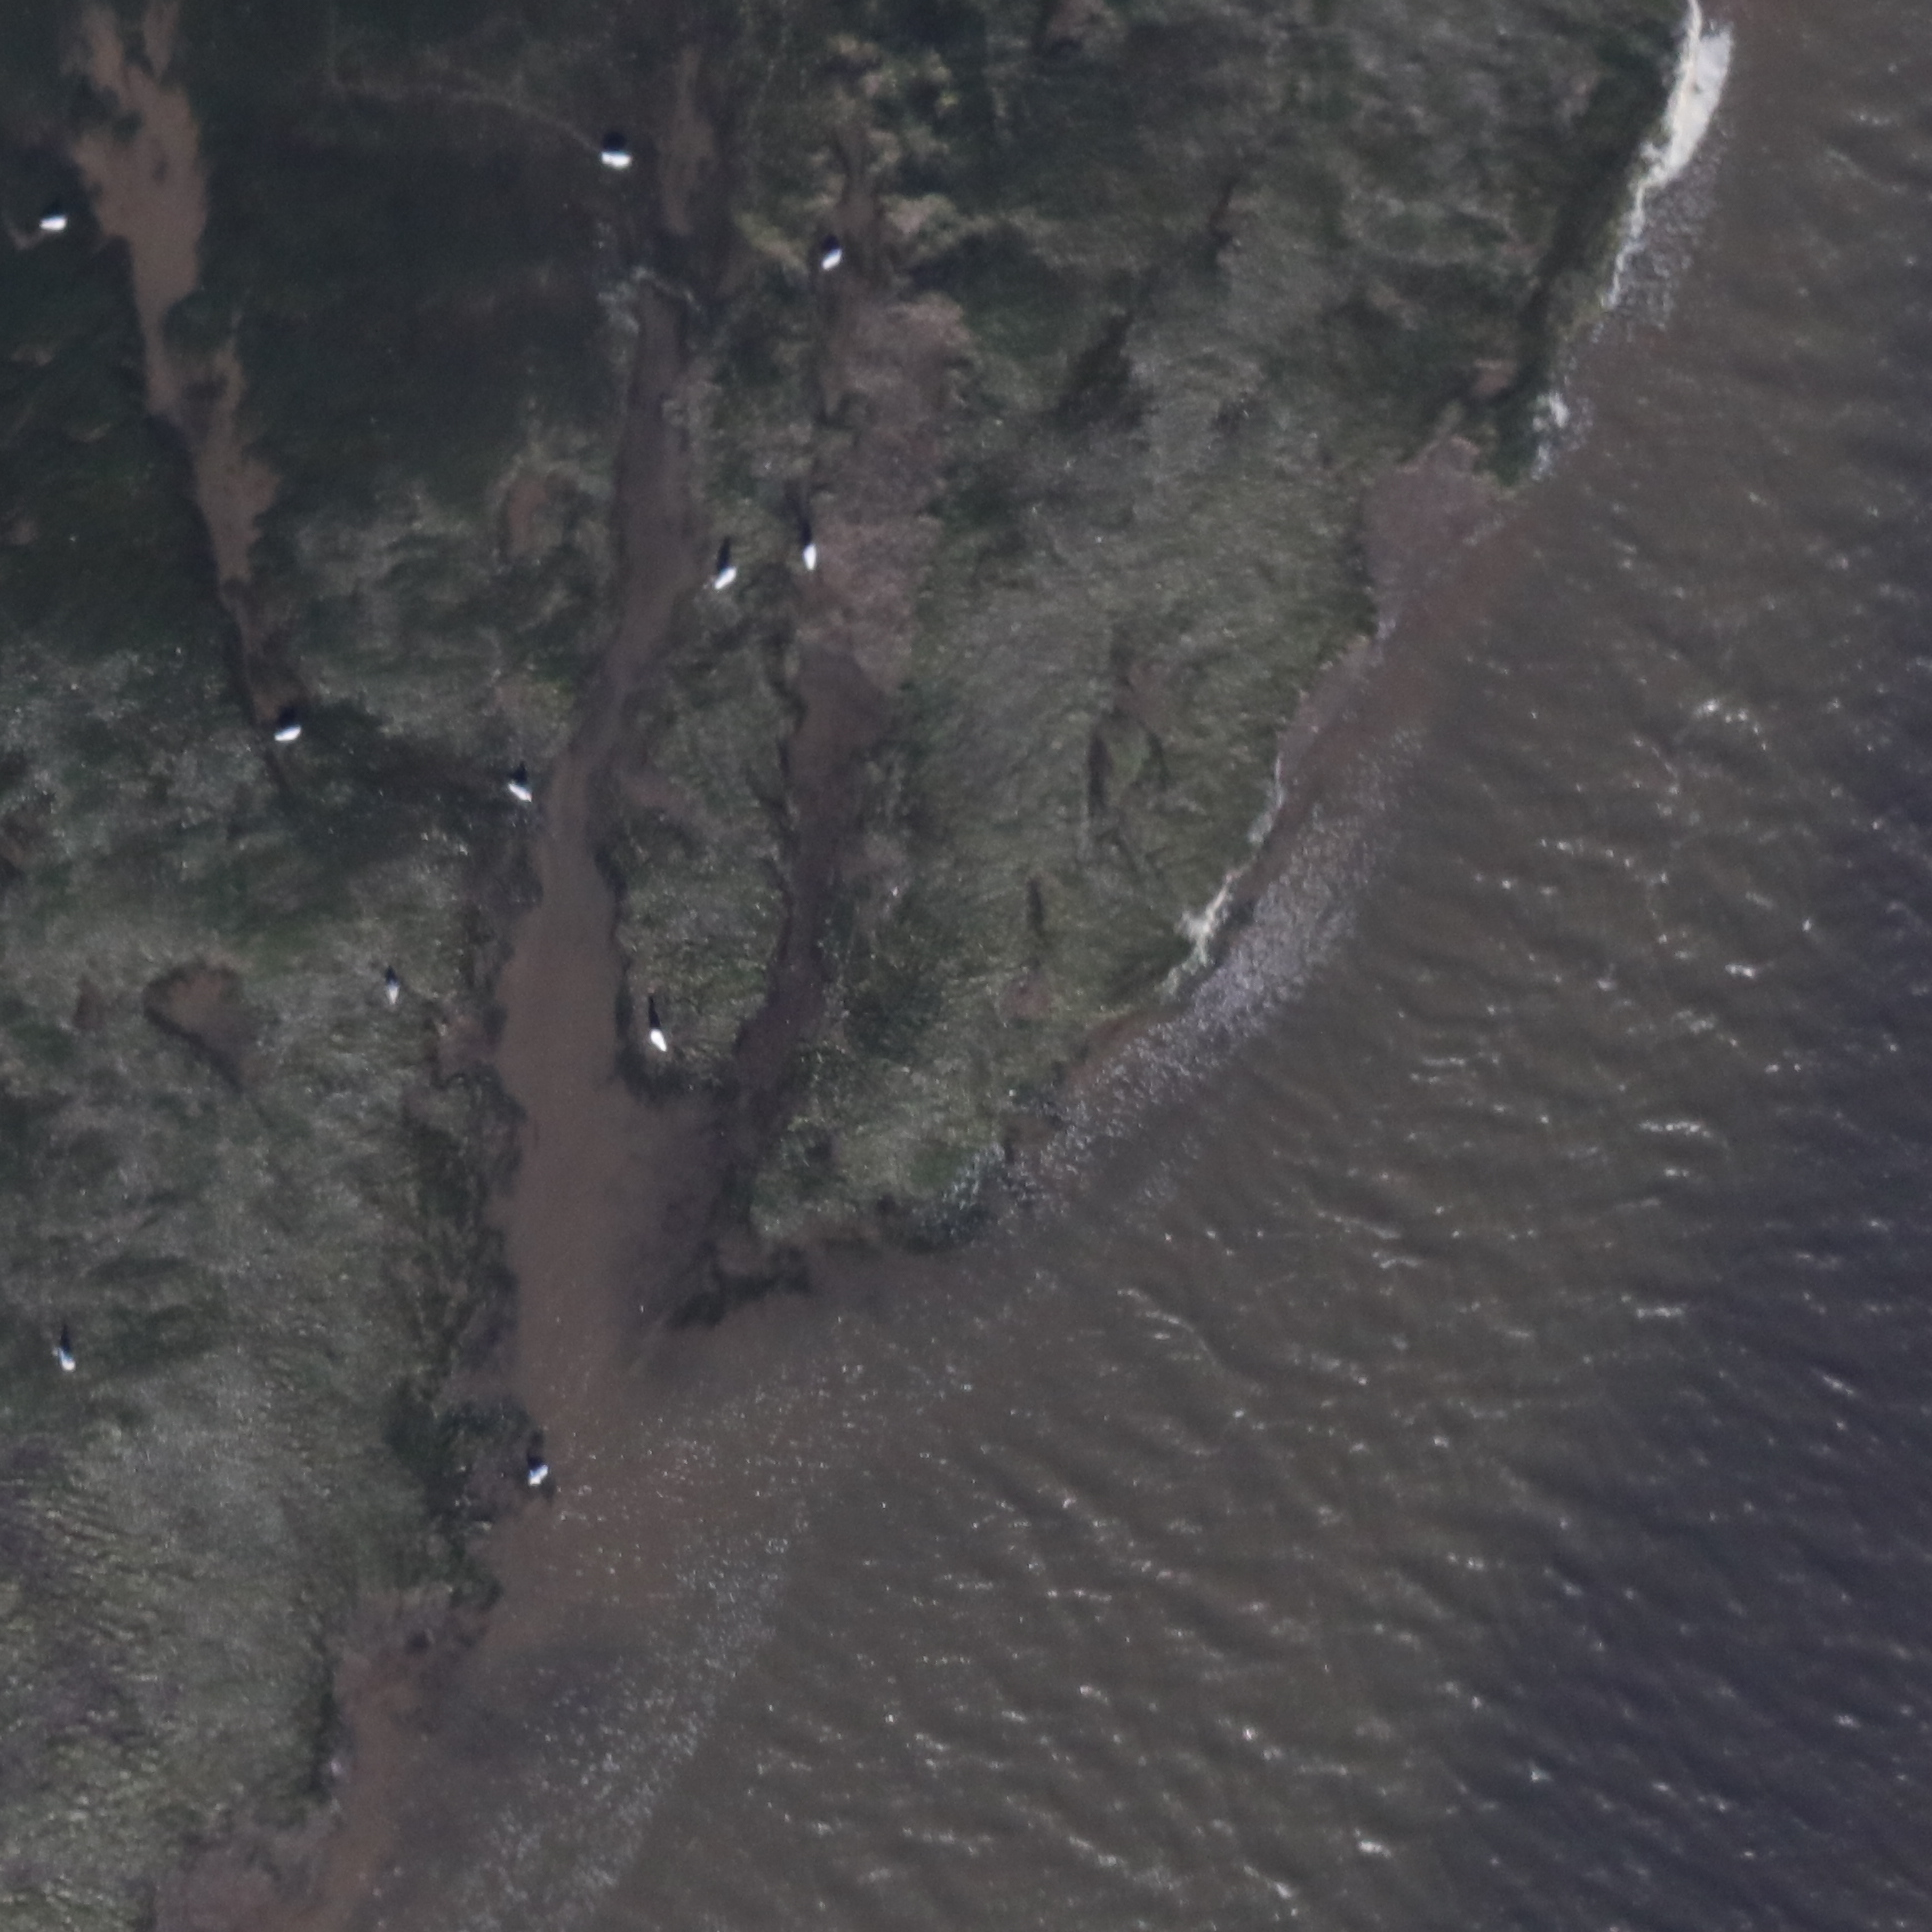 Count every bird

11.